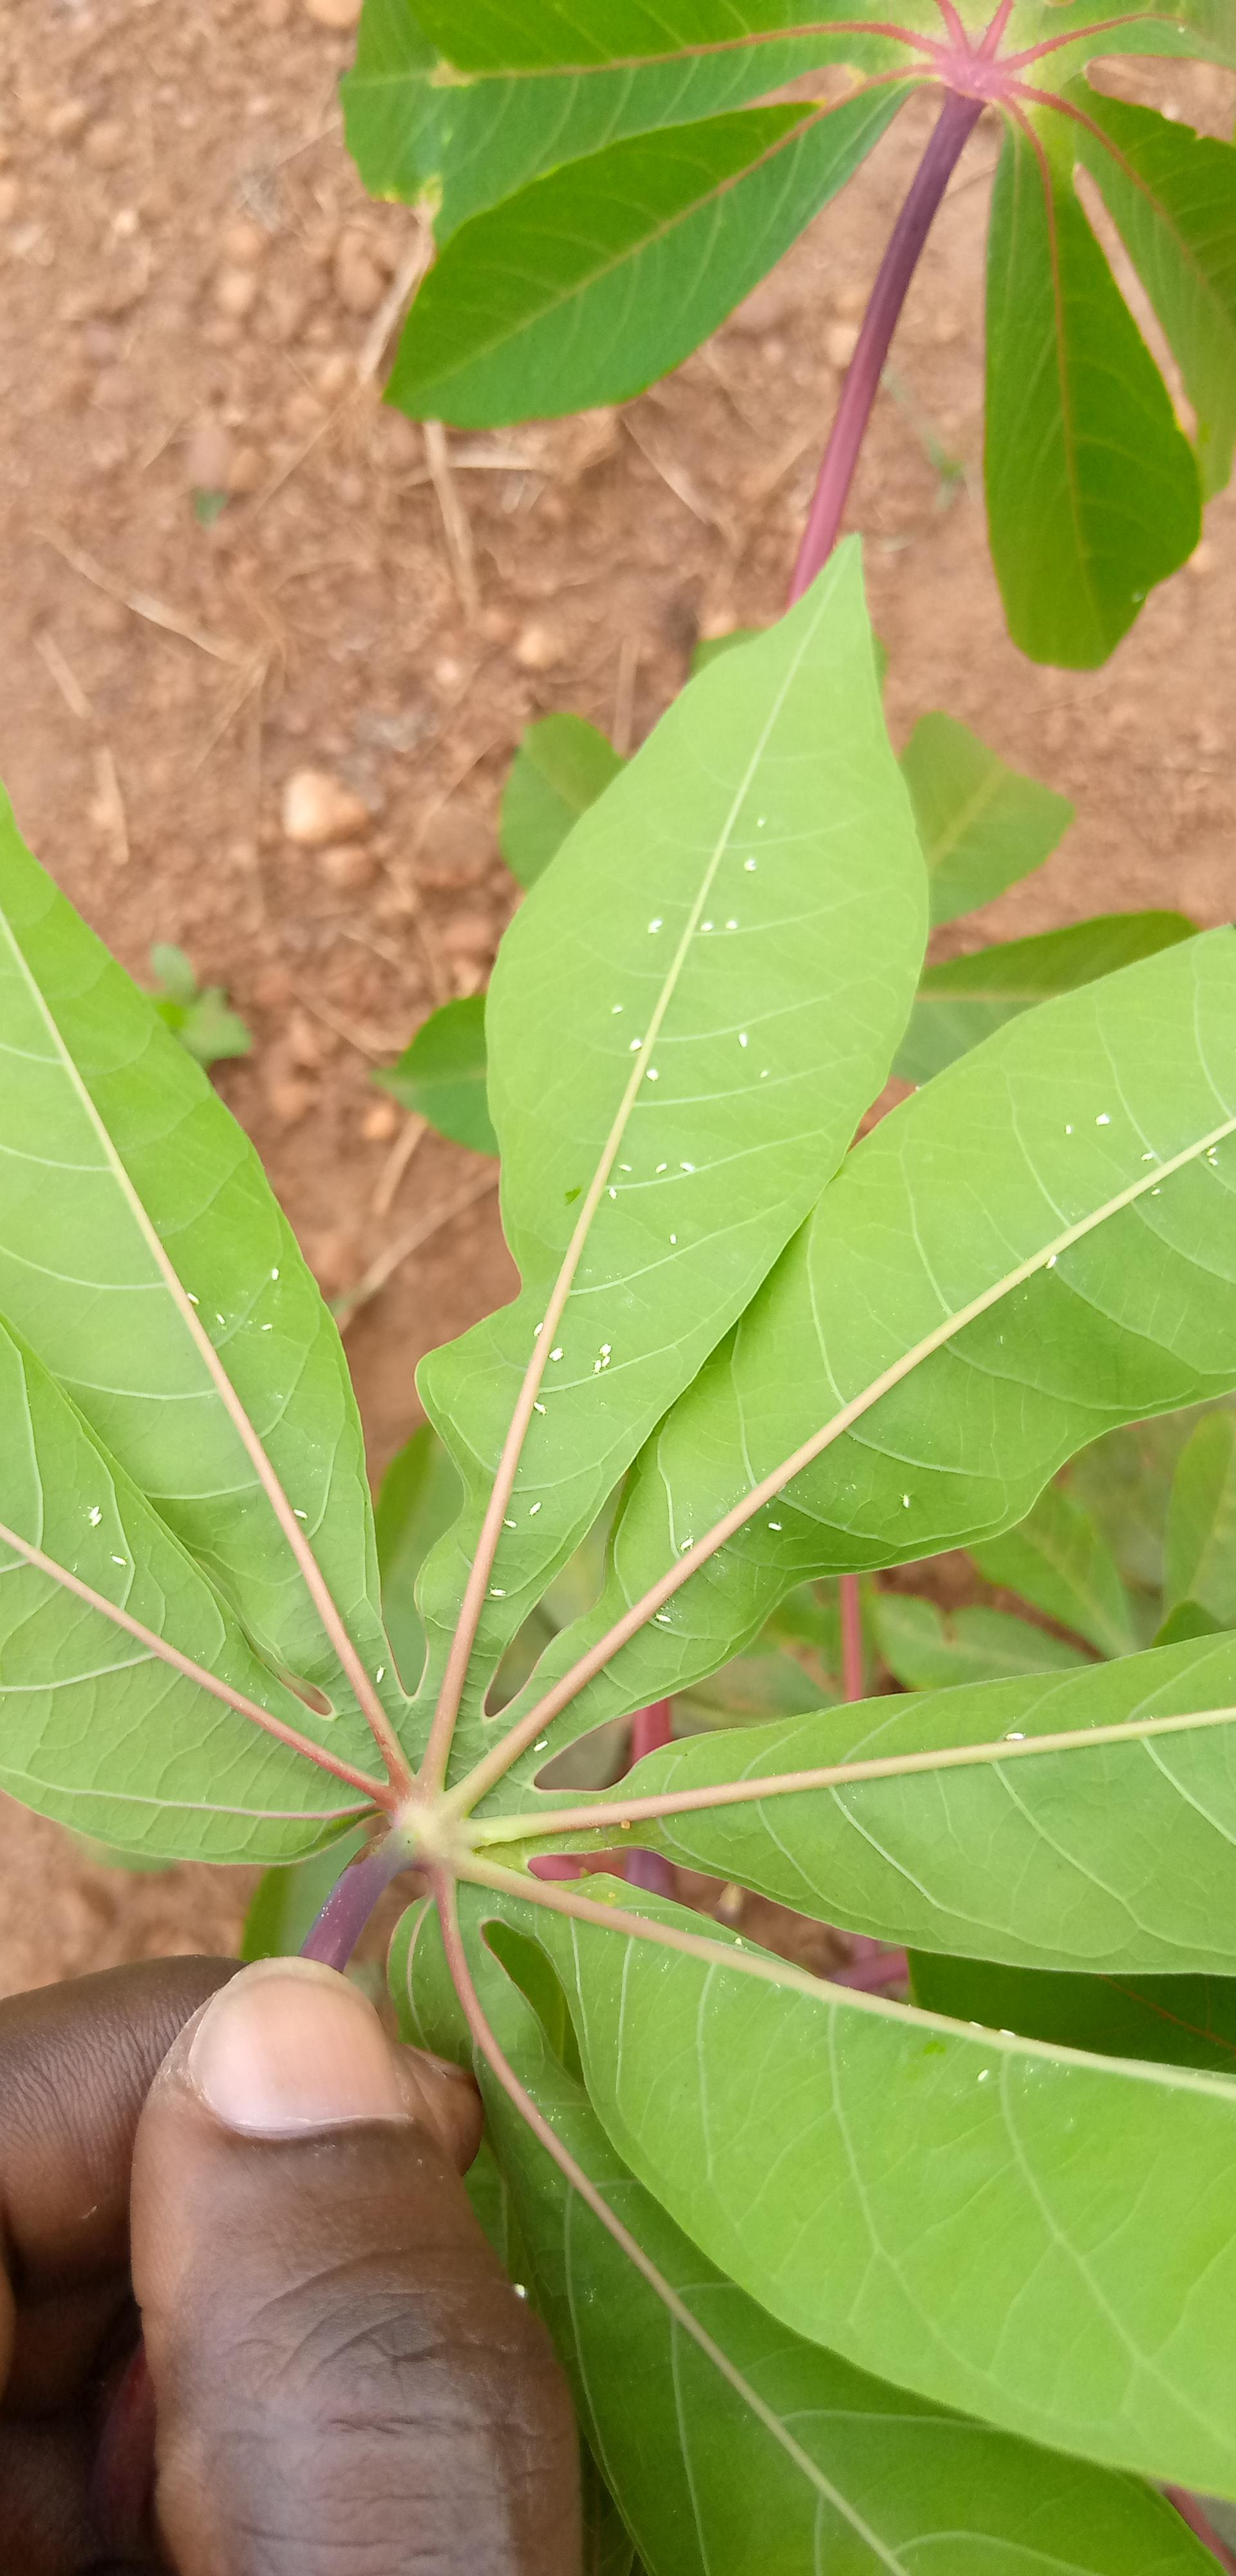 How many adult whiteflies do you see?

54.